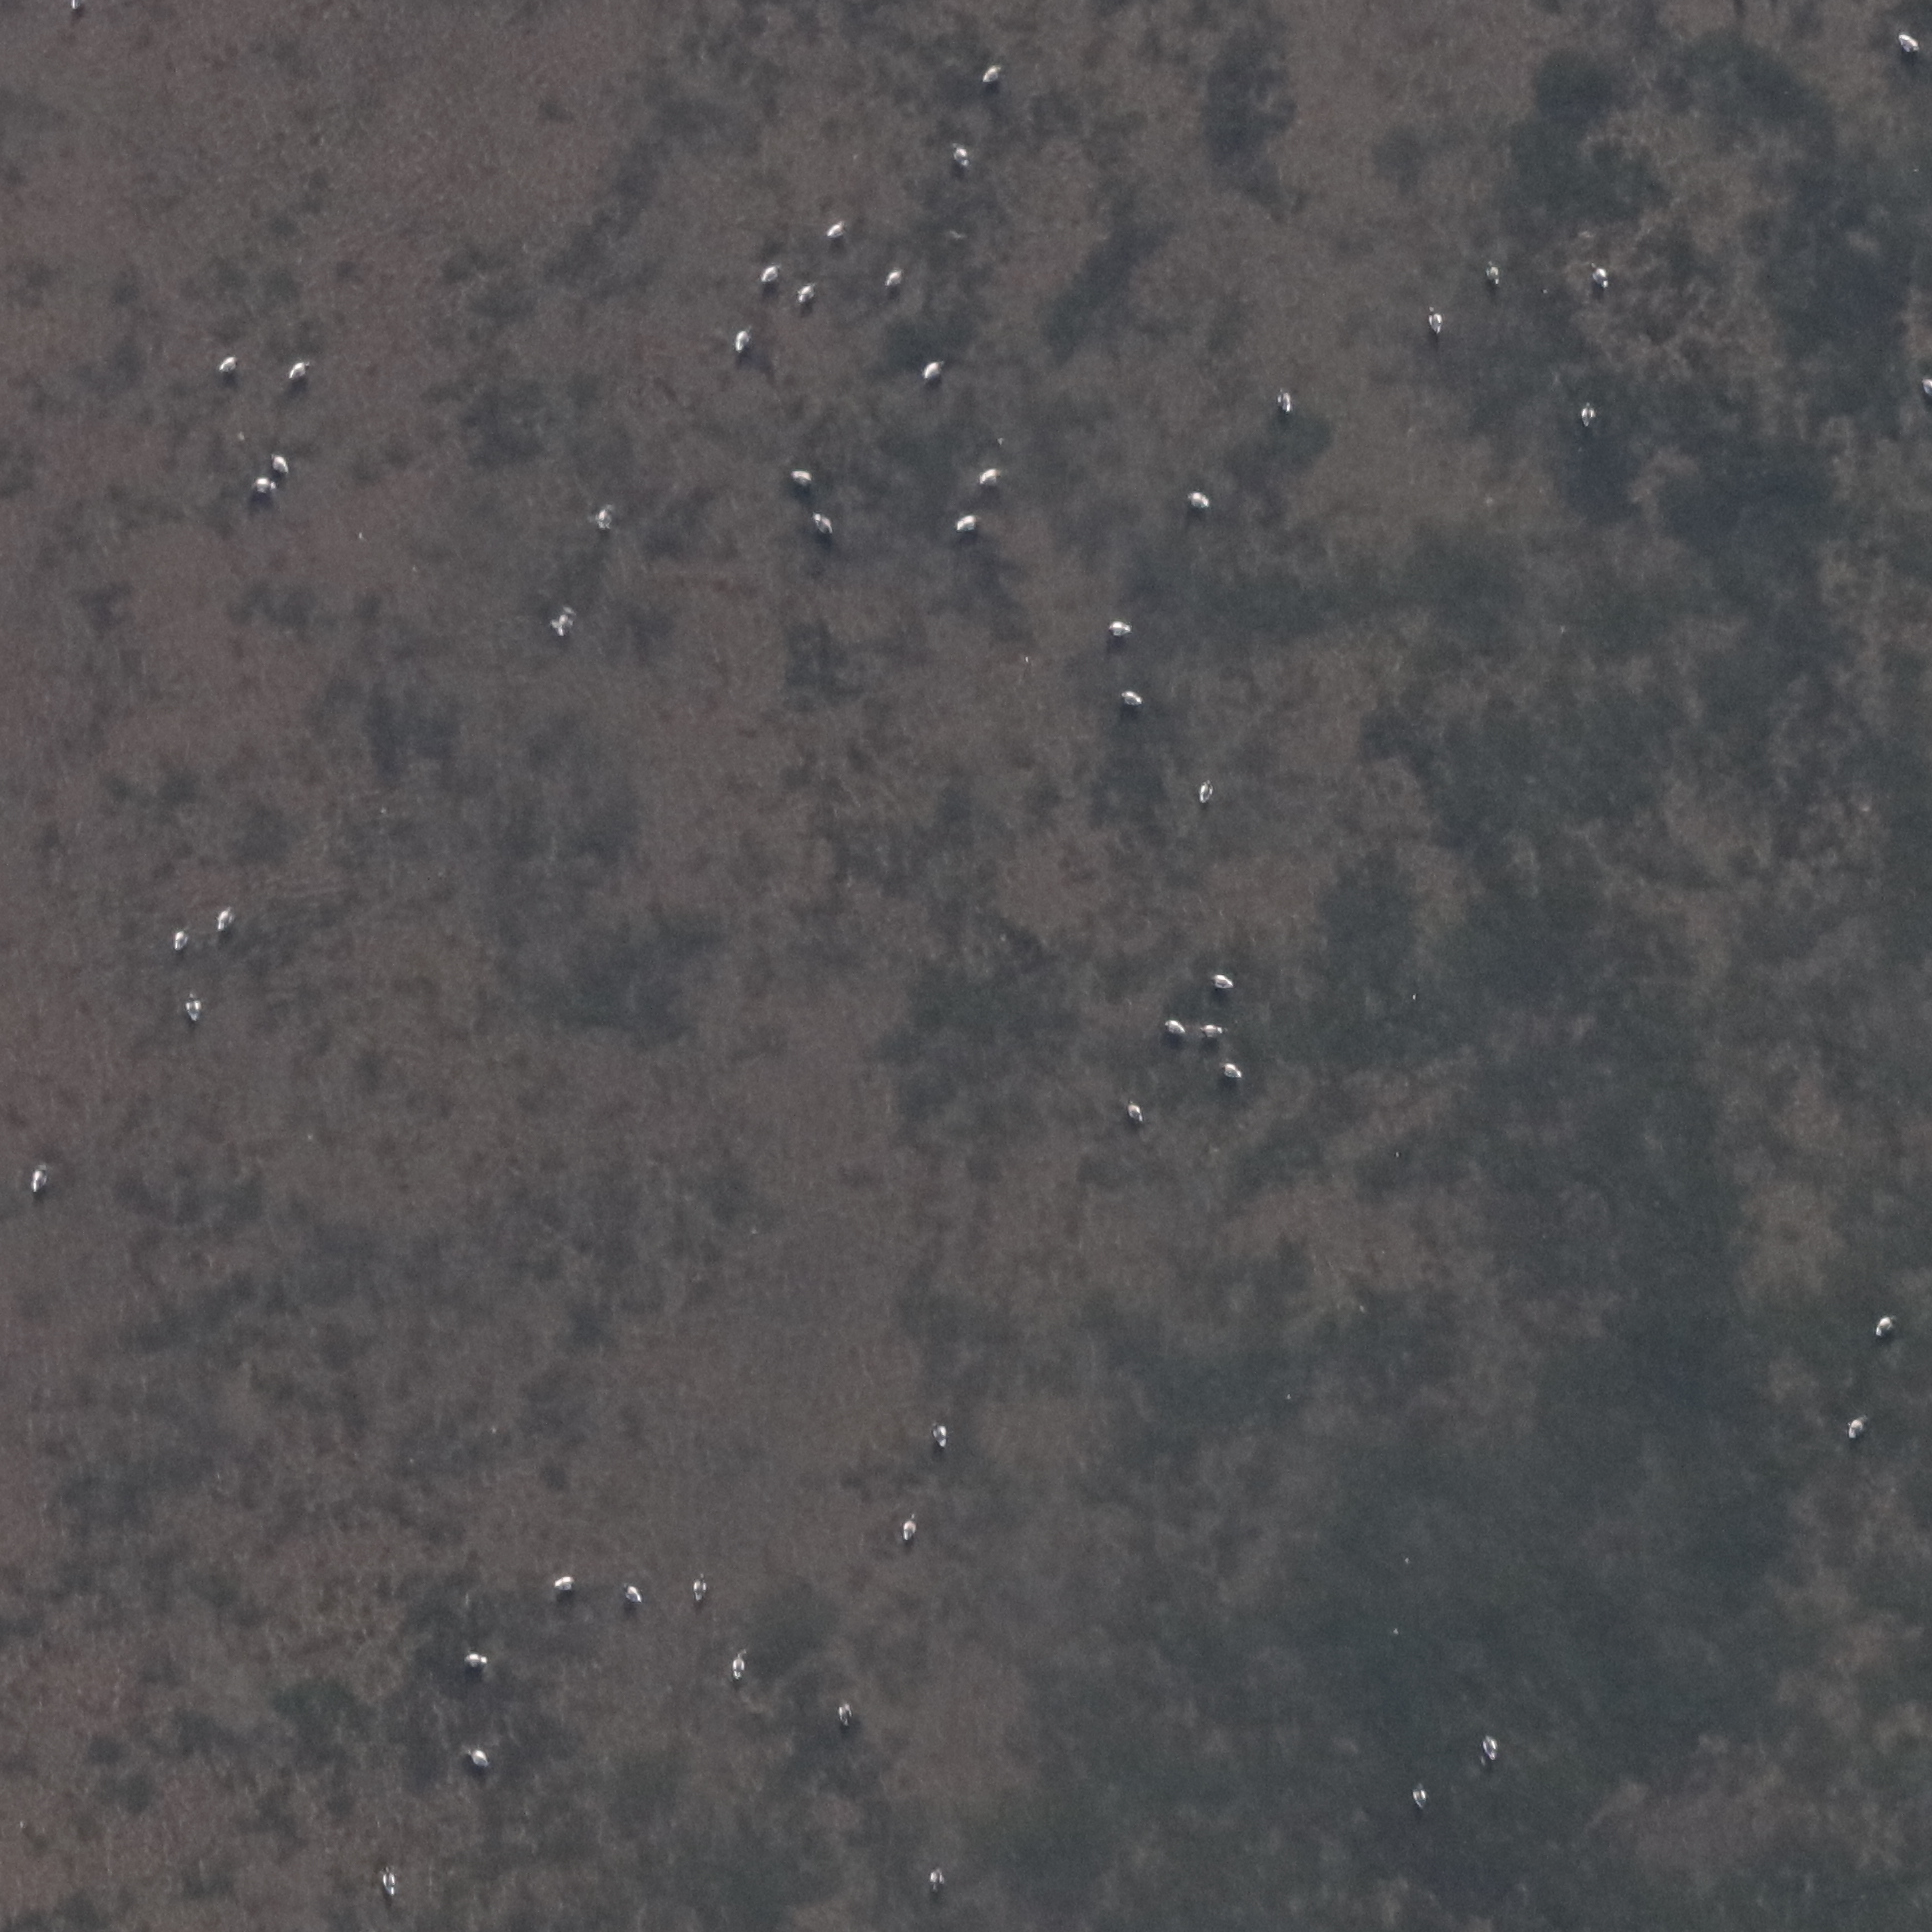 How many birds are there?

54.